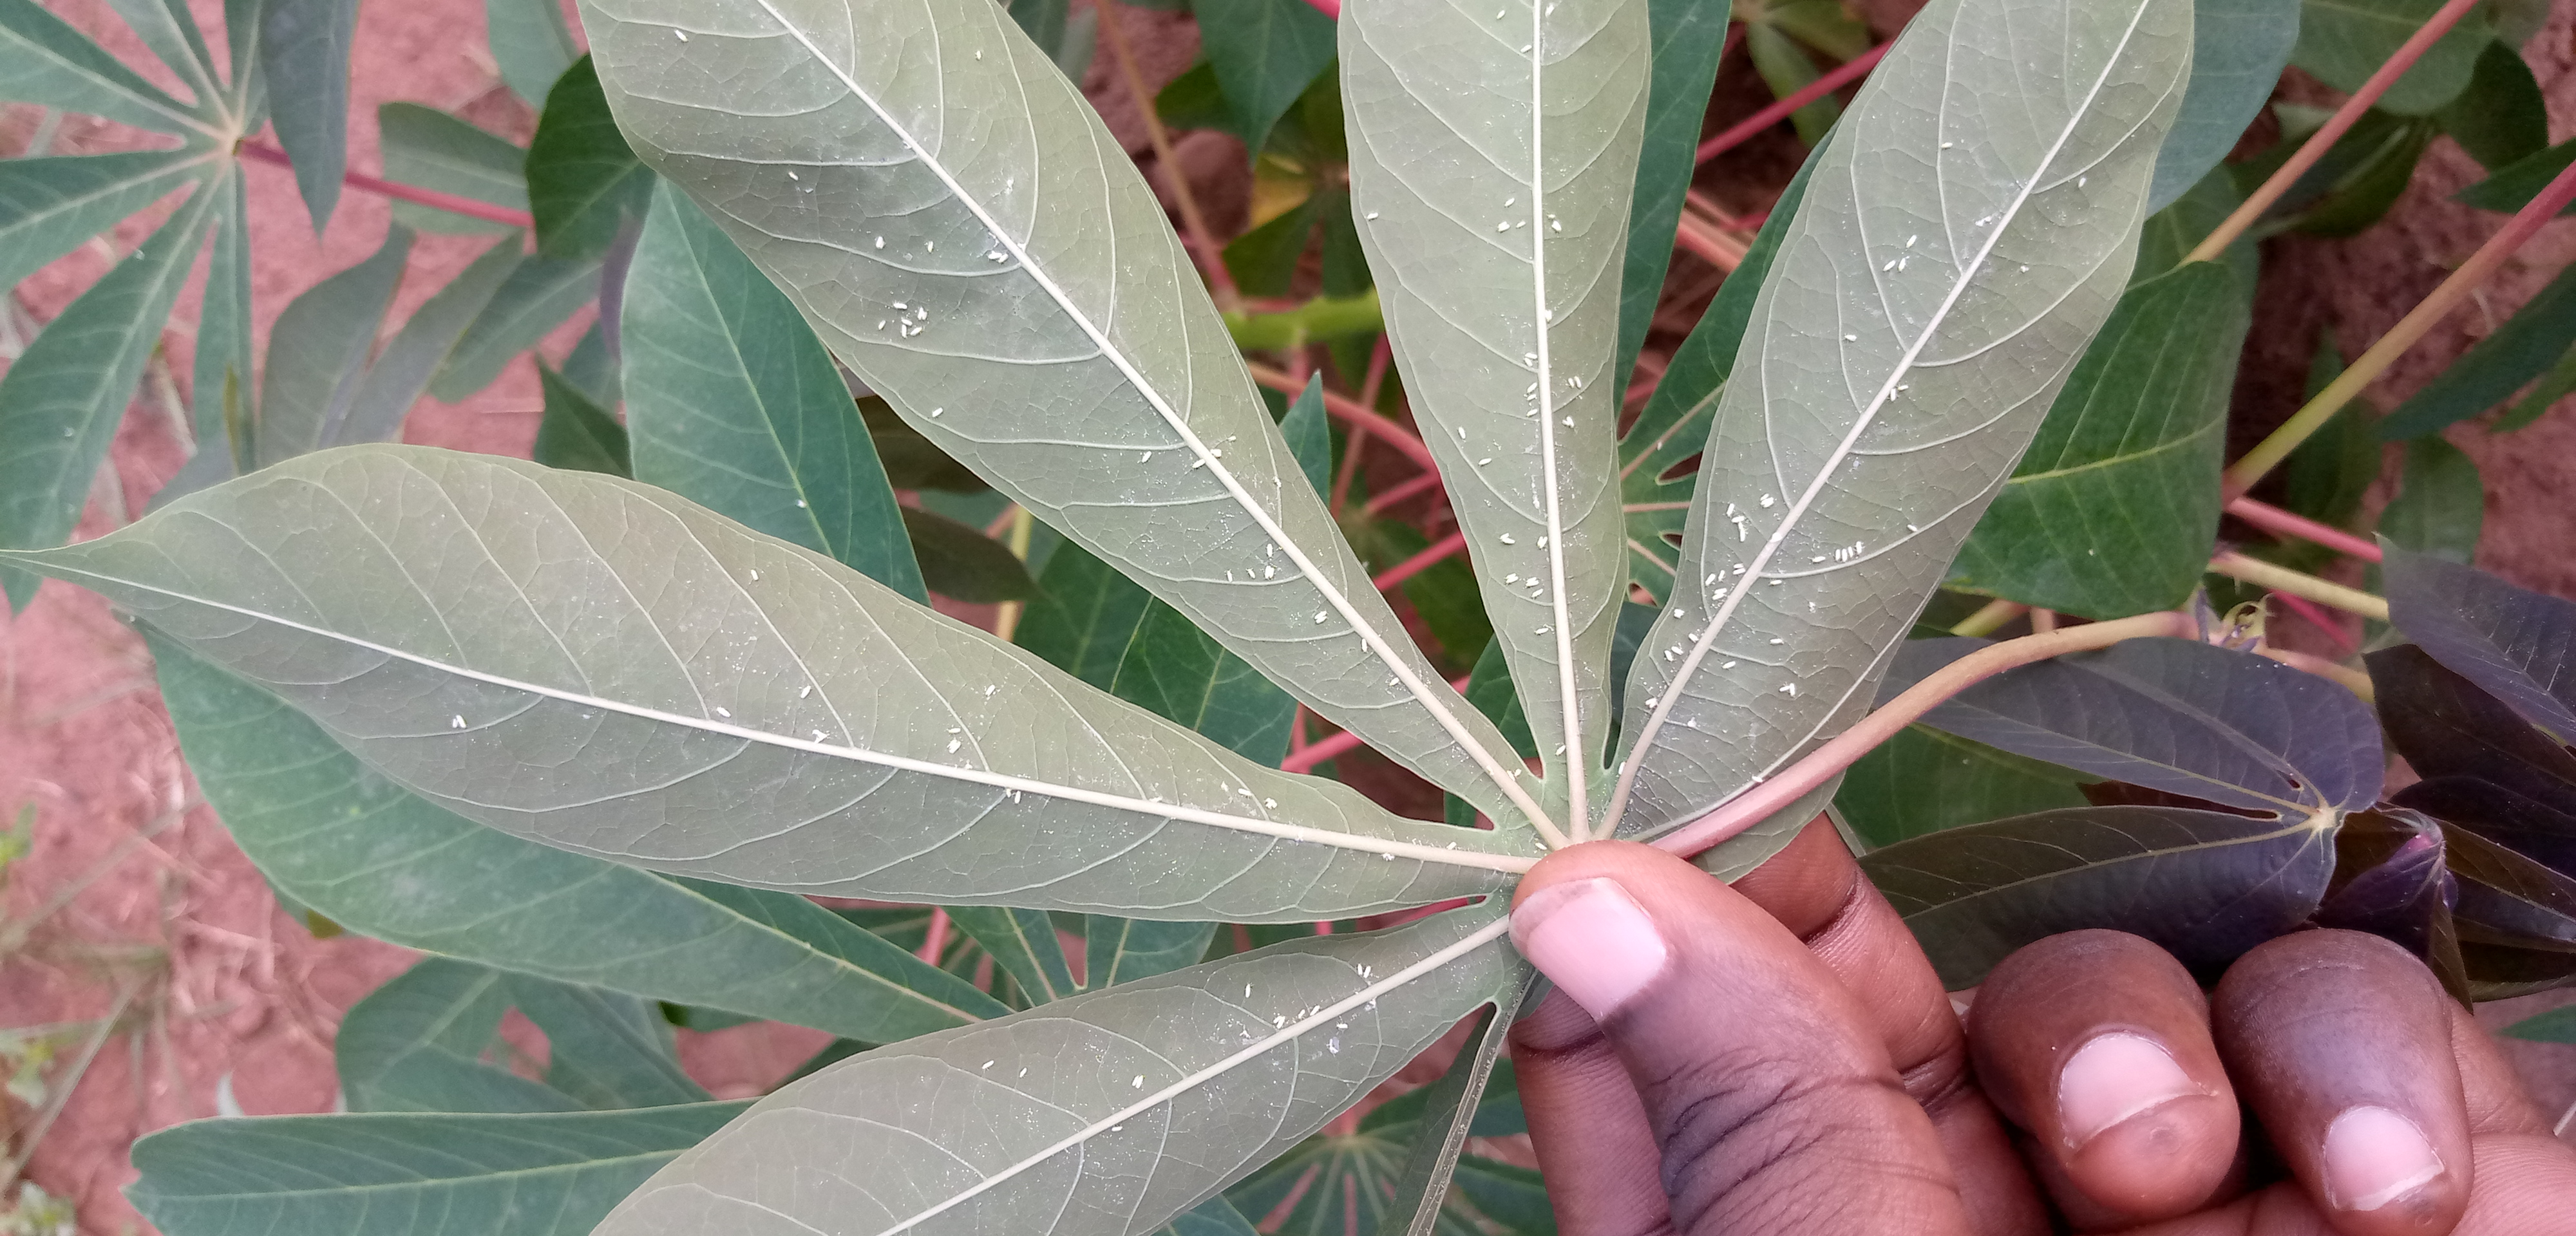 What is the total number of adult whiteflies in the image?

139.